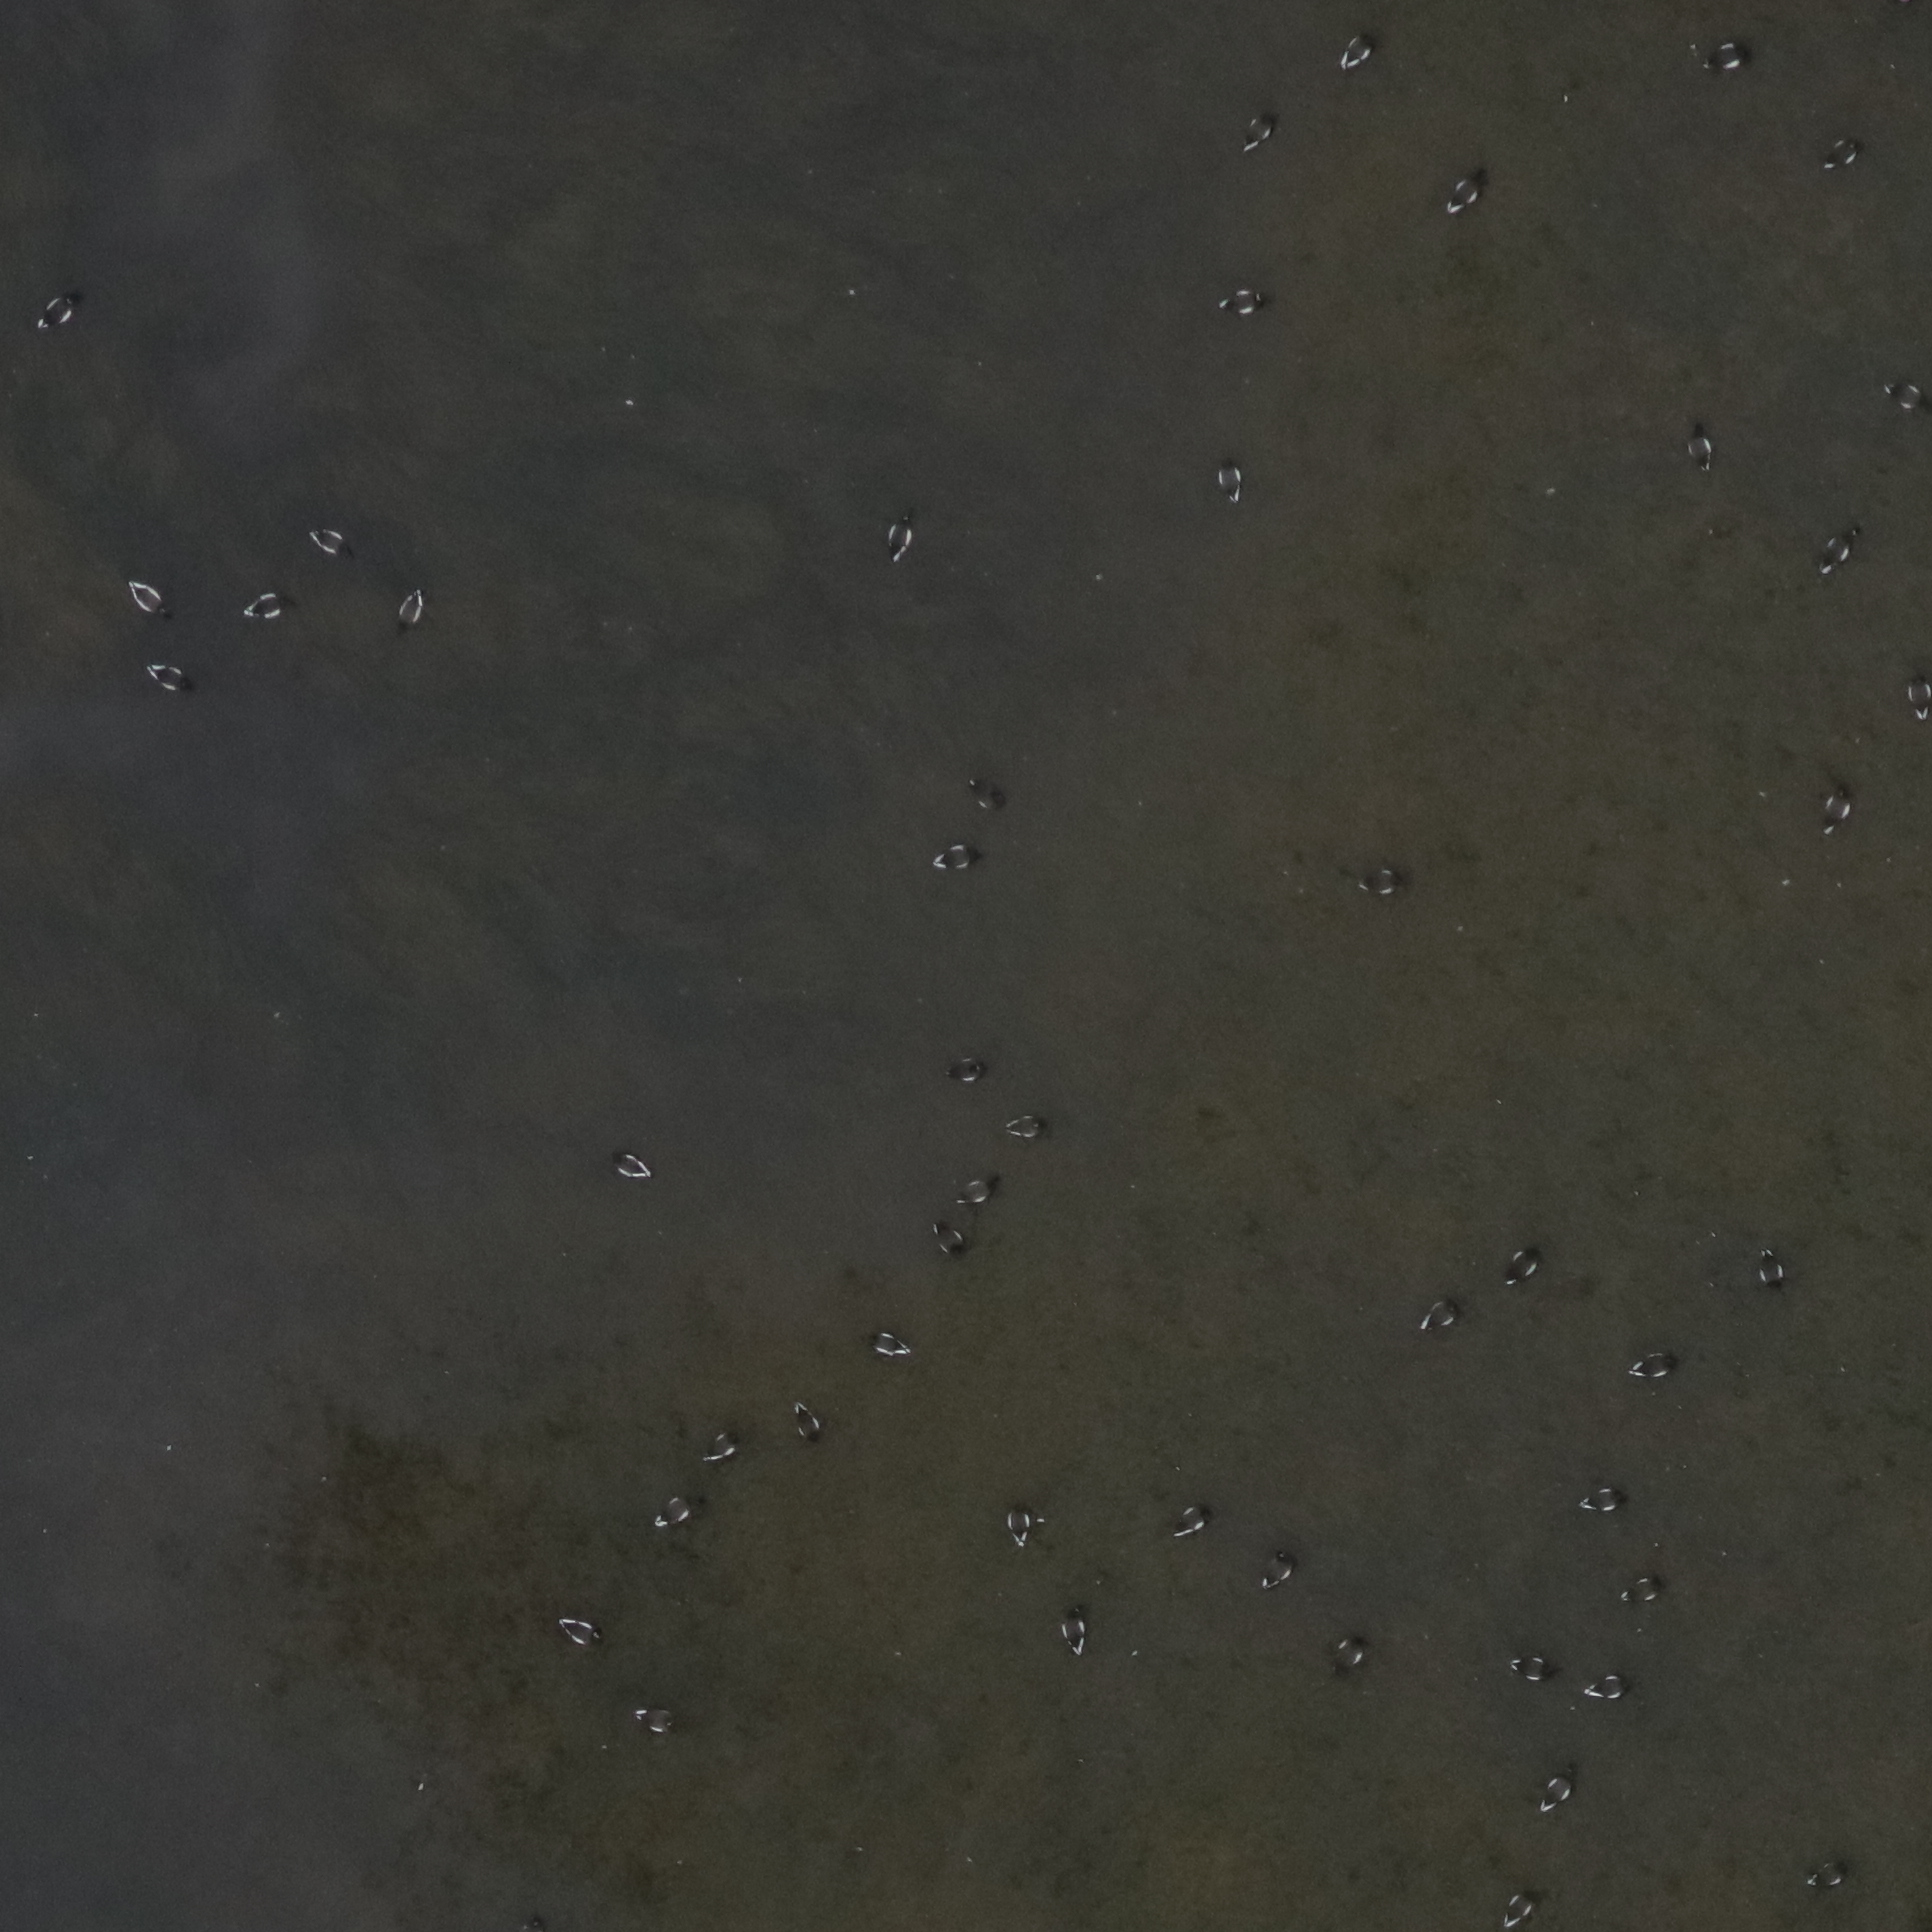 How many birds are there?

49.